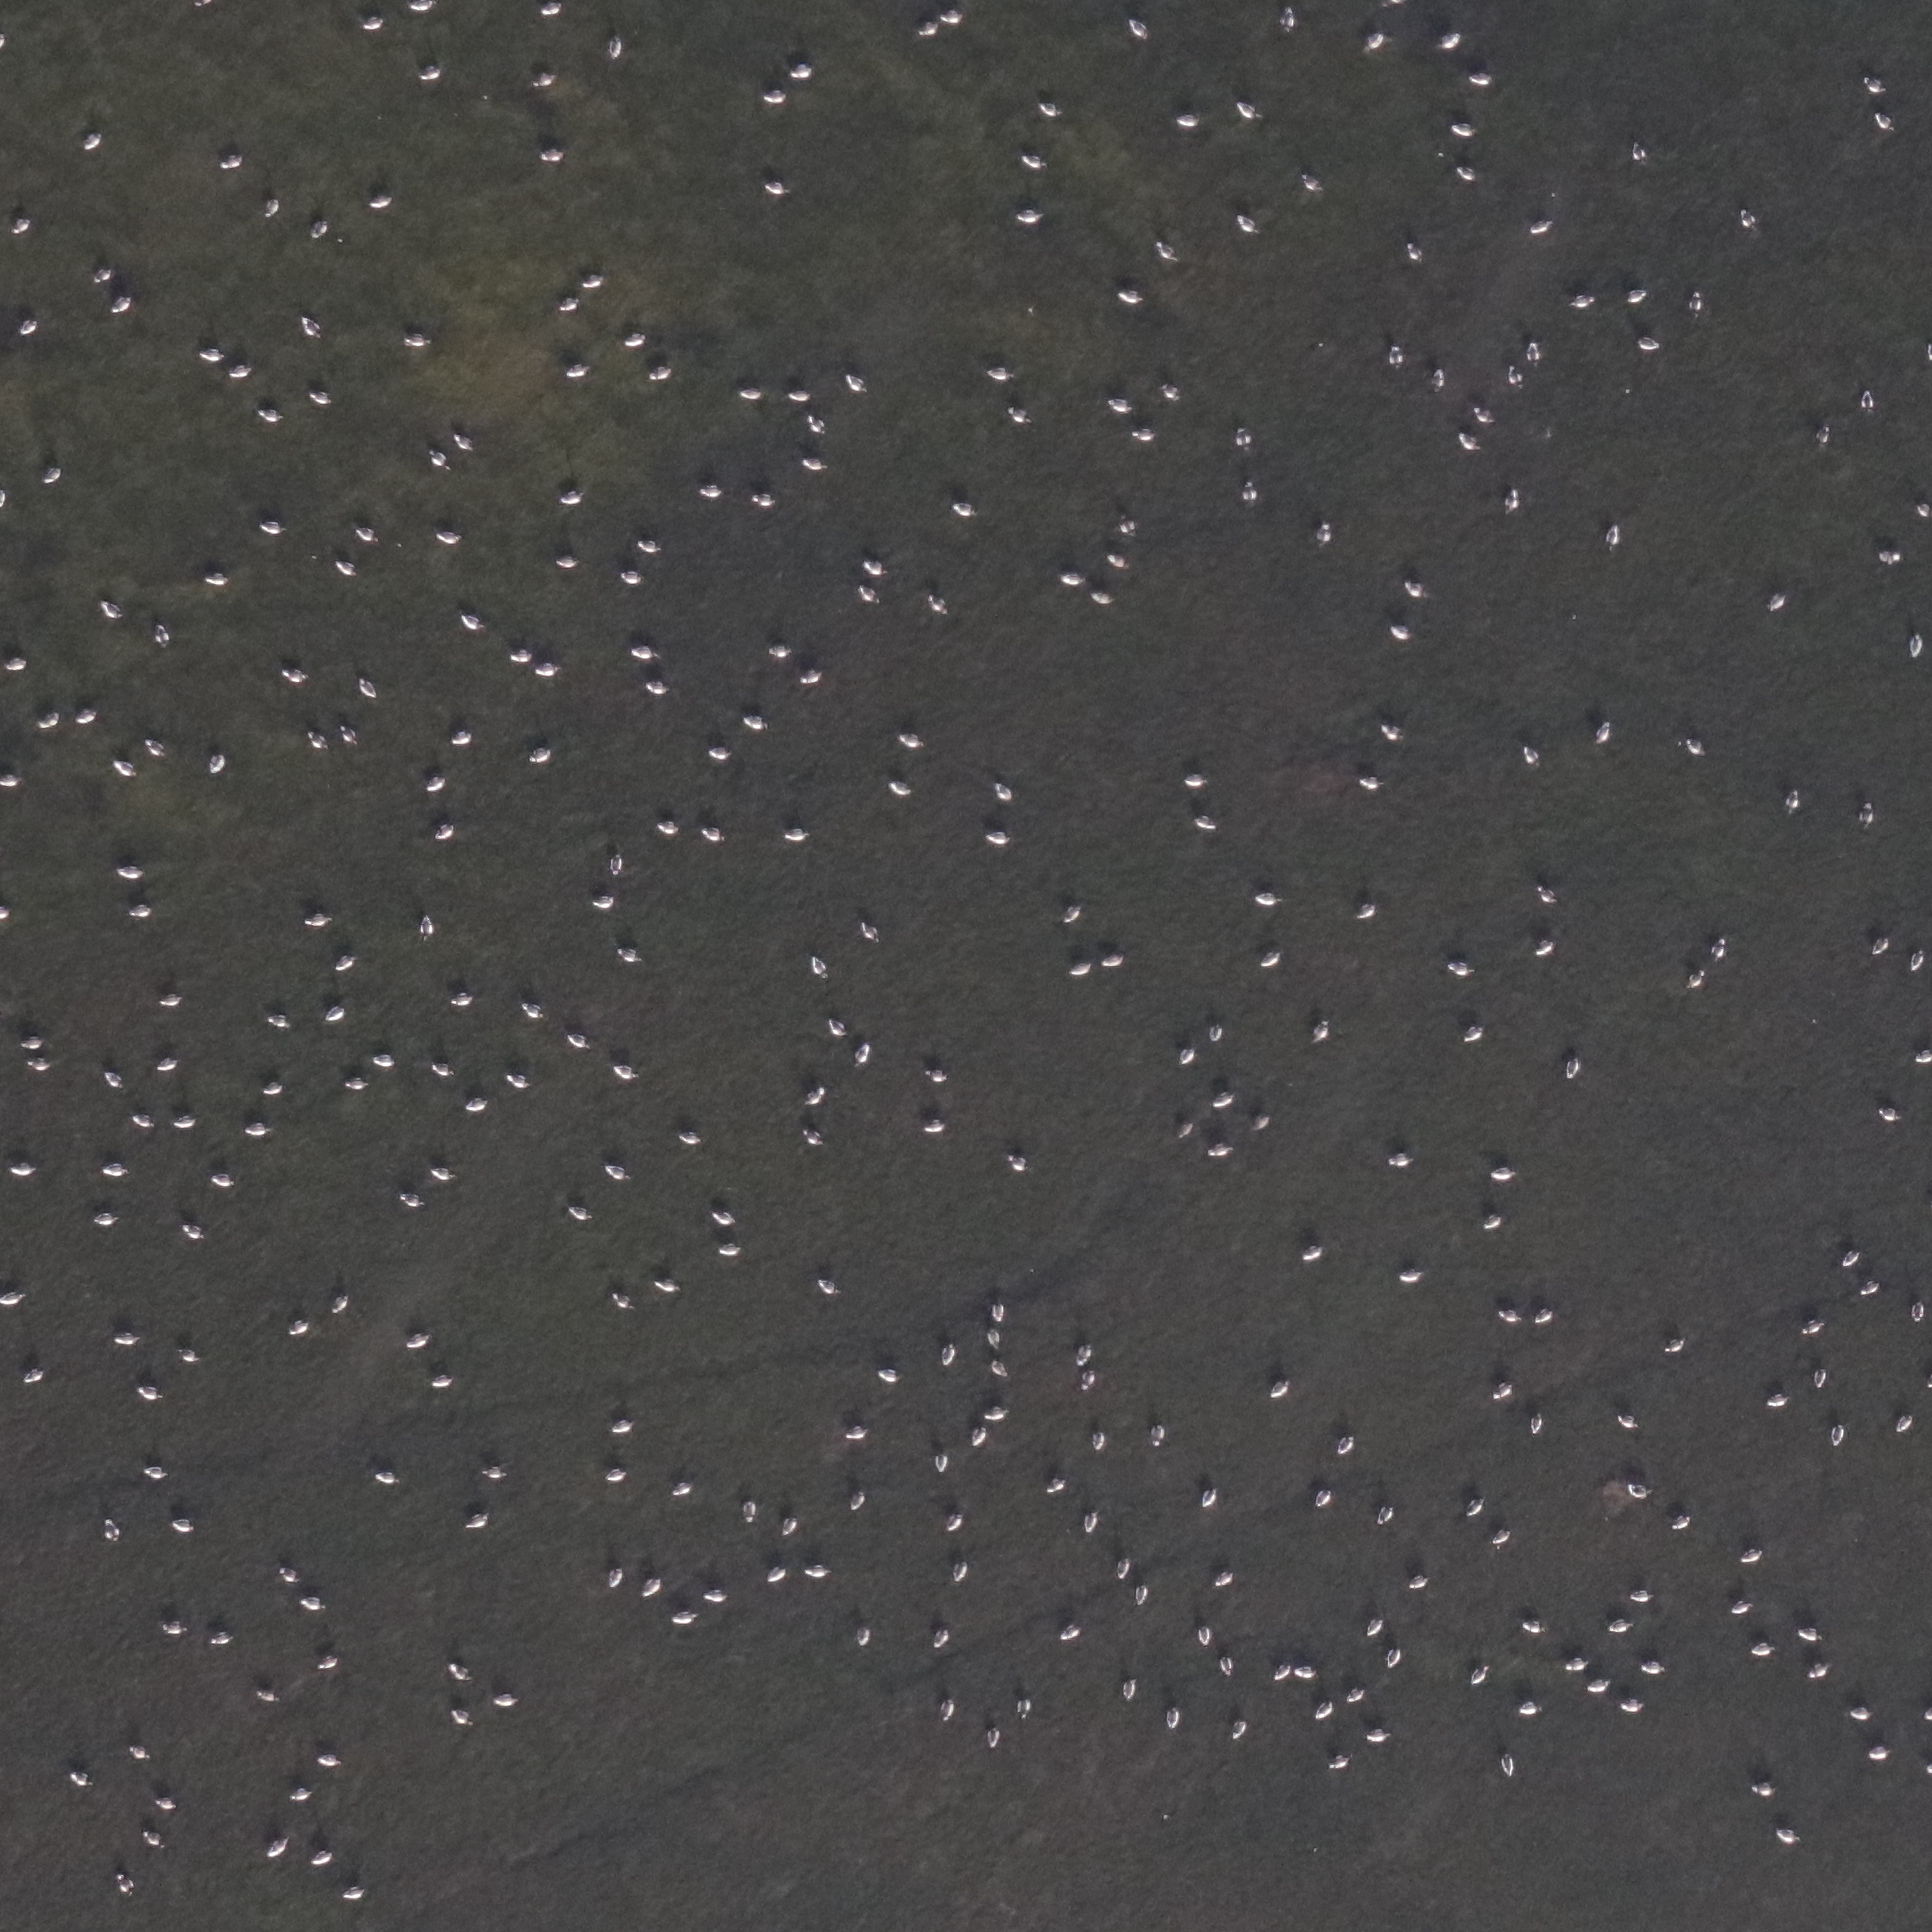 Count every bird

360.